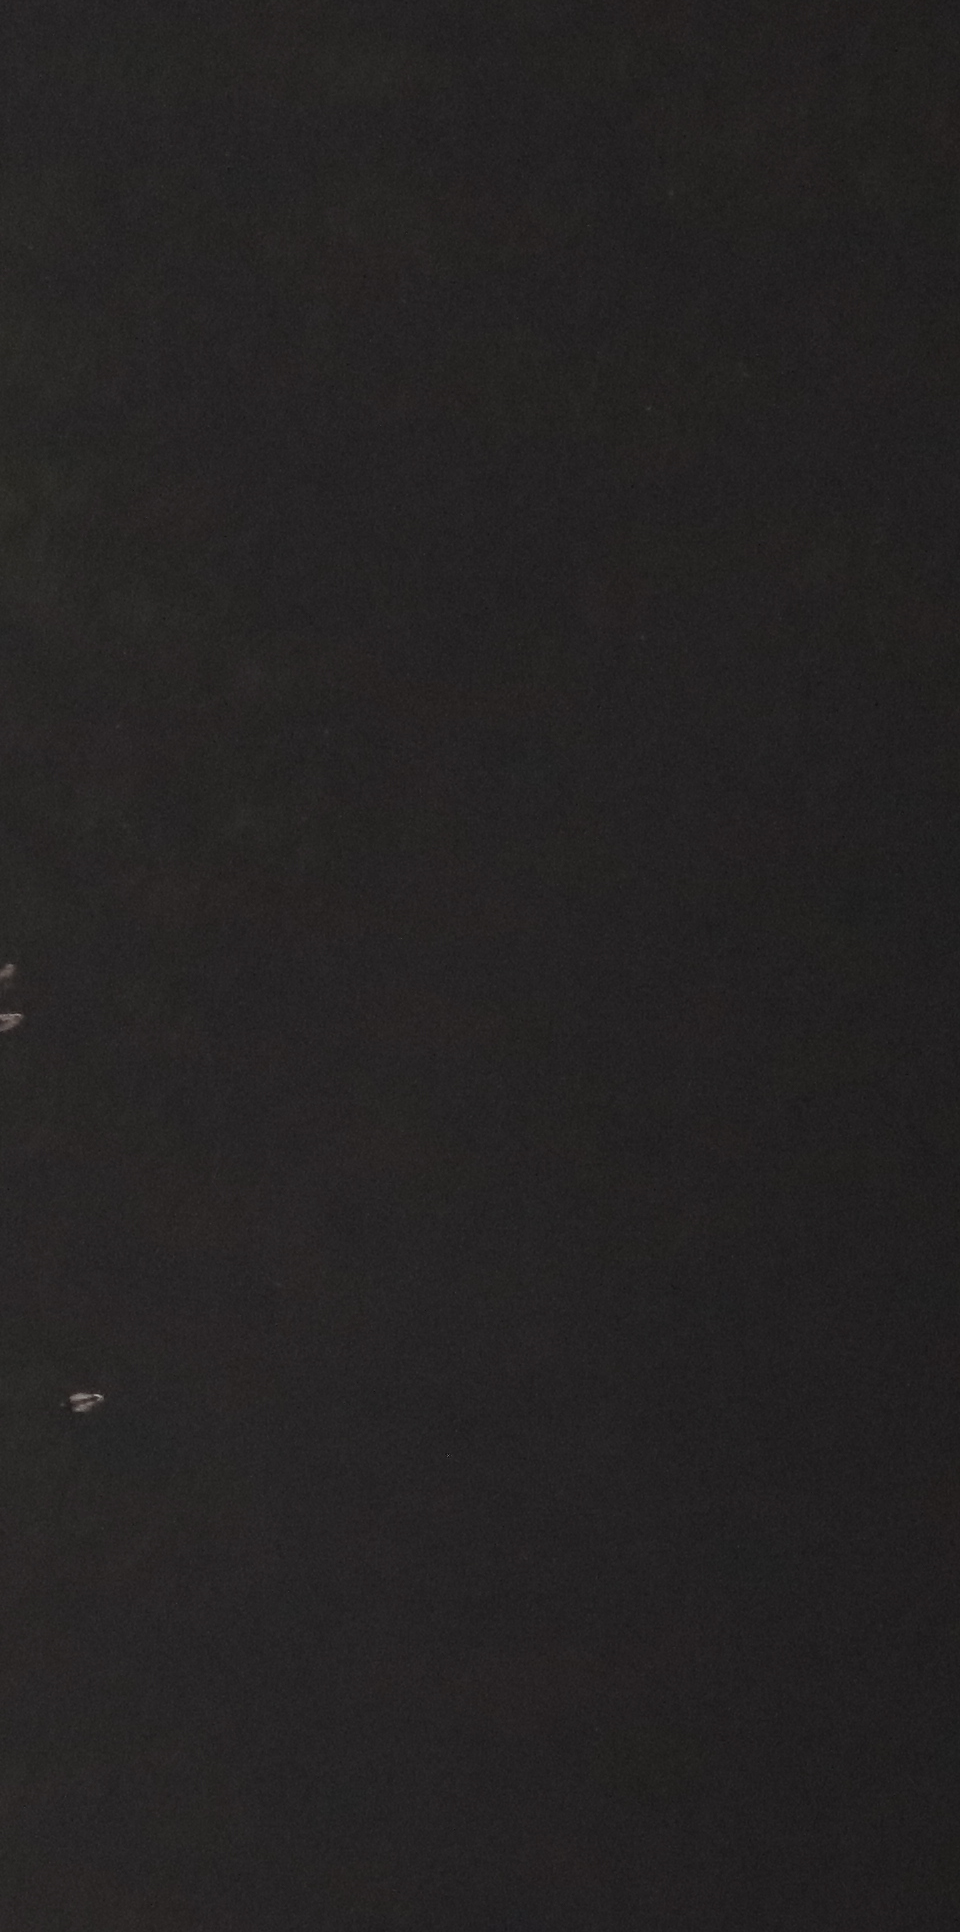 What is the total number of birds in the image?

2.